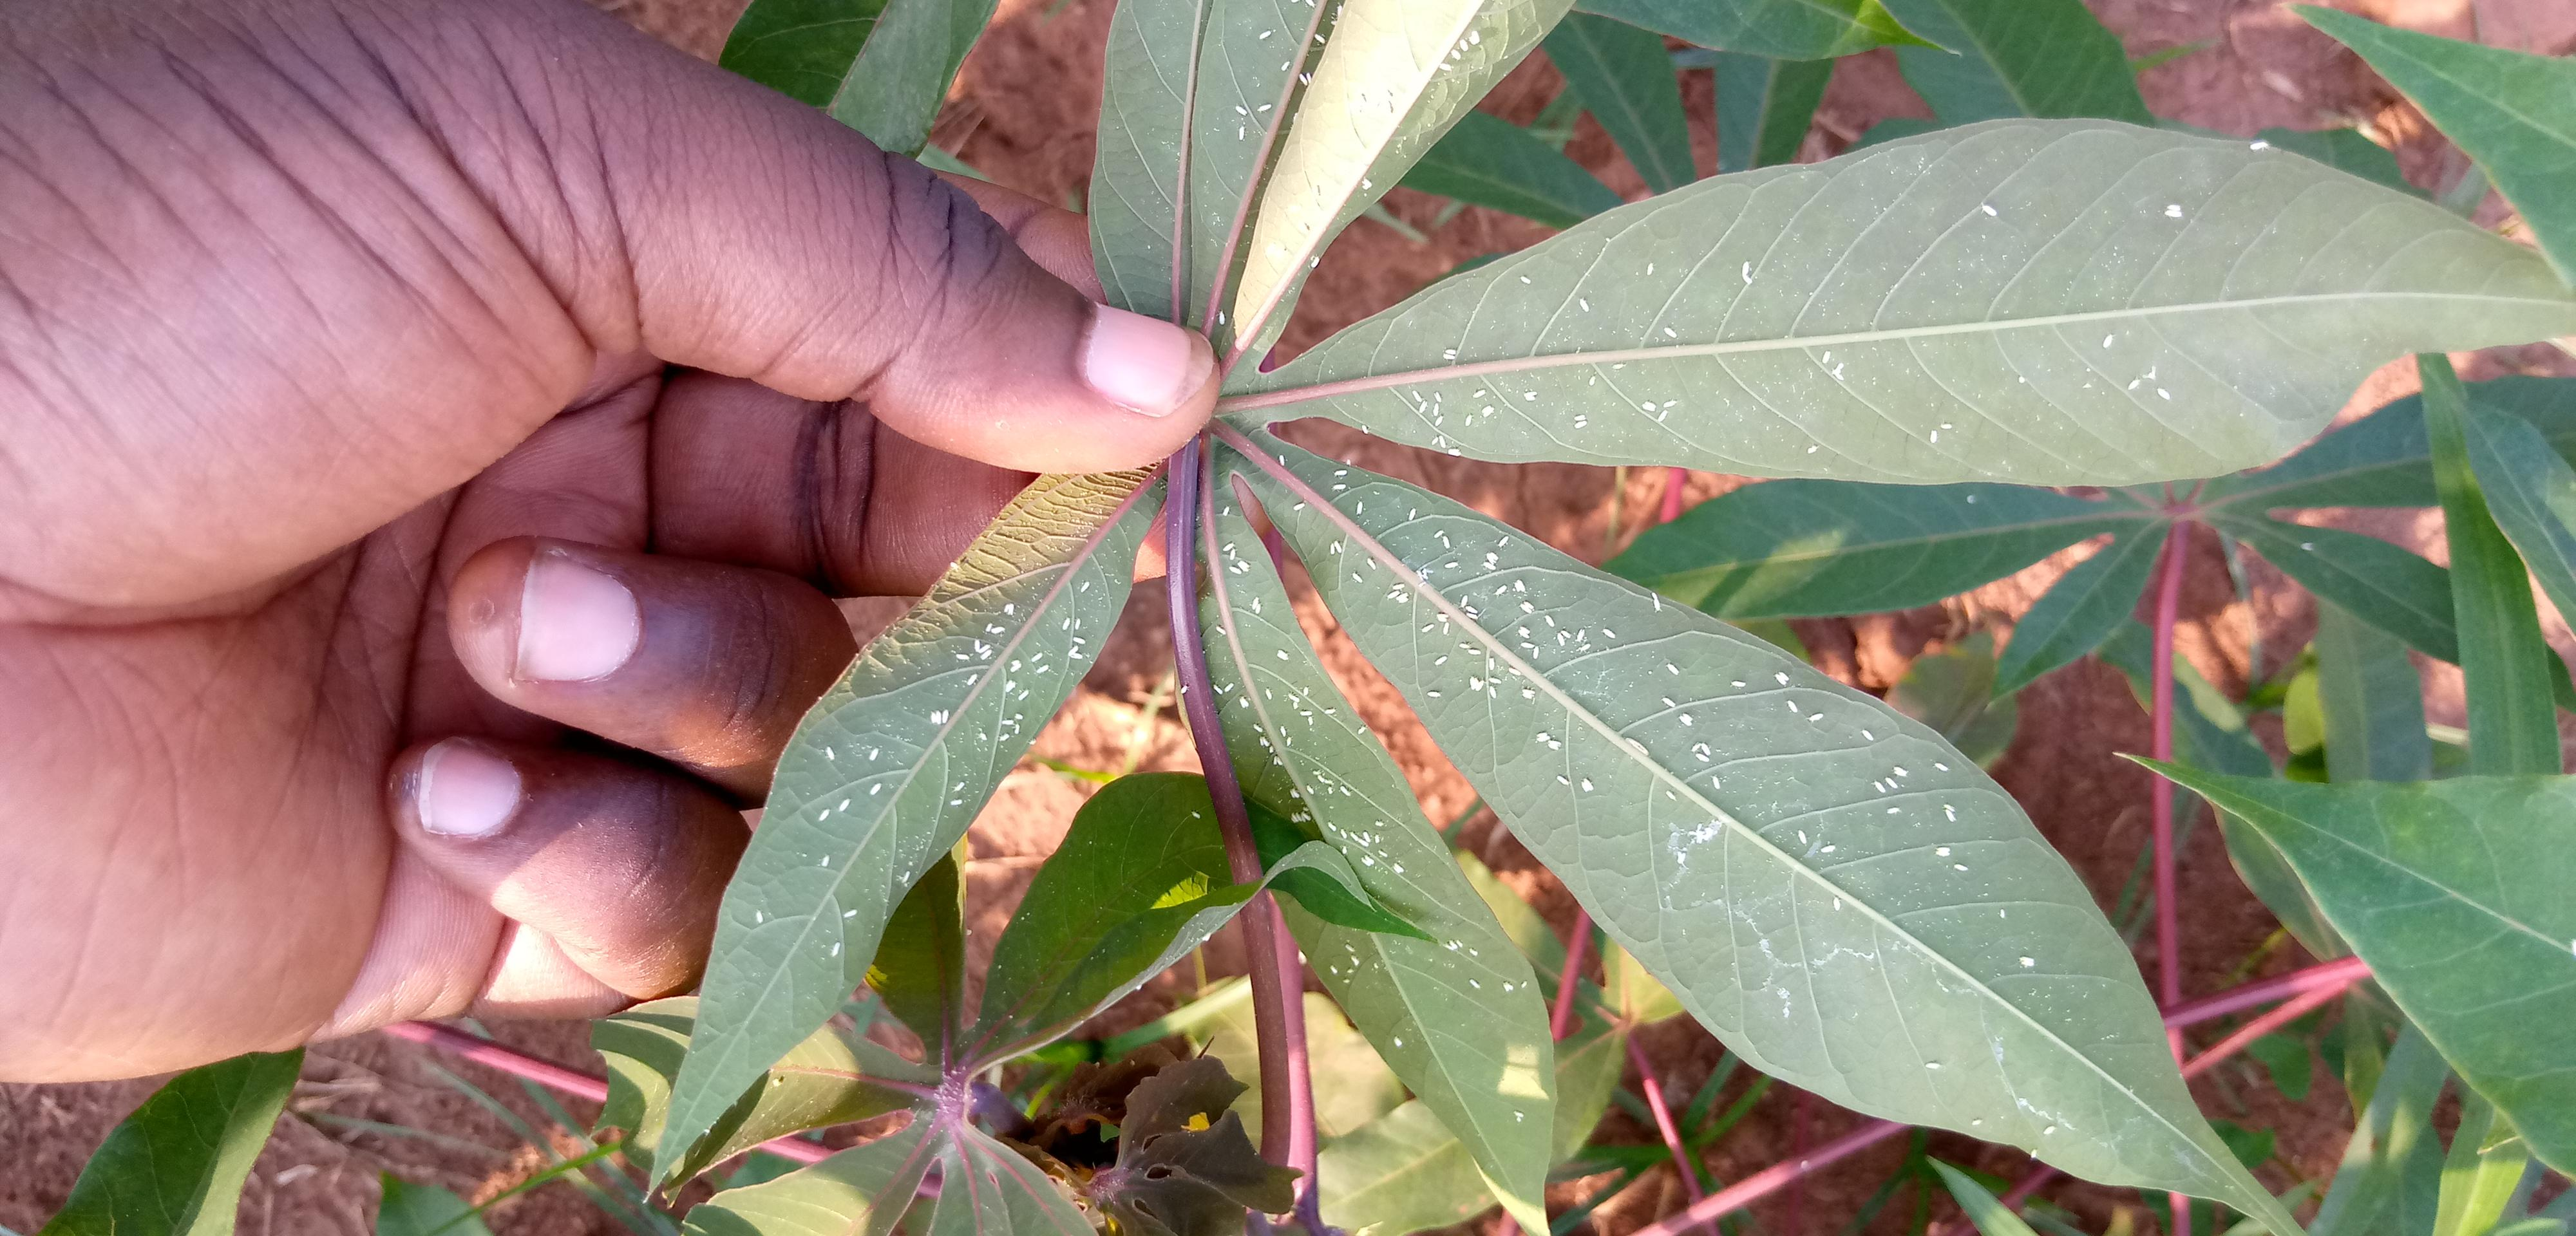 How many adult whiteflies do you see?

277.